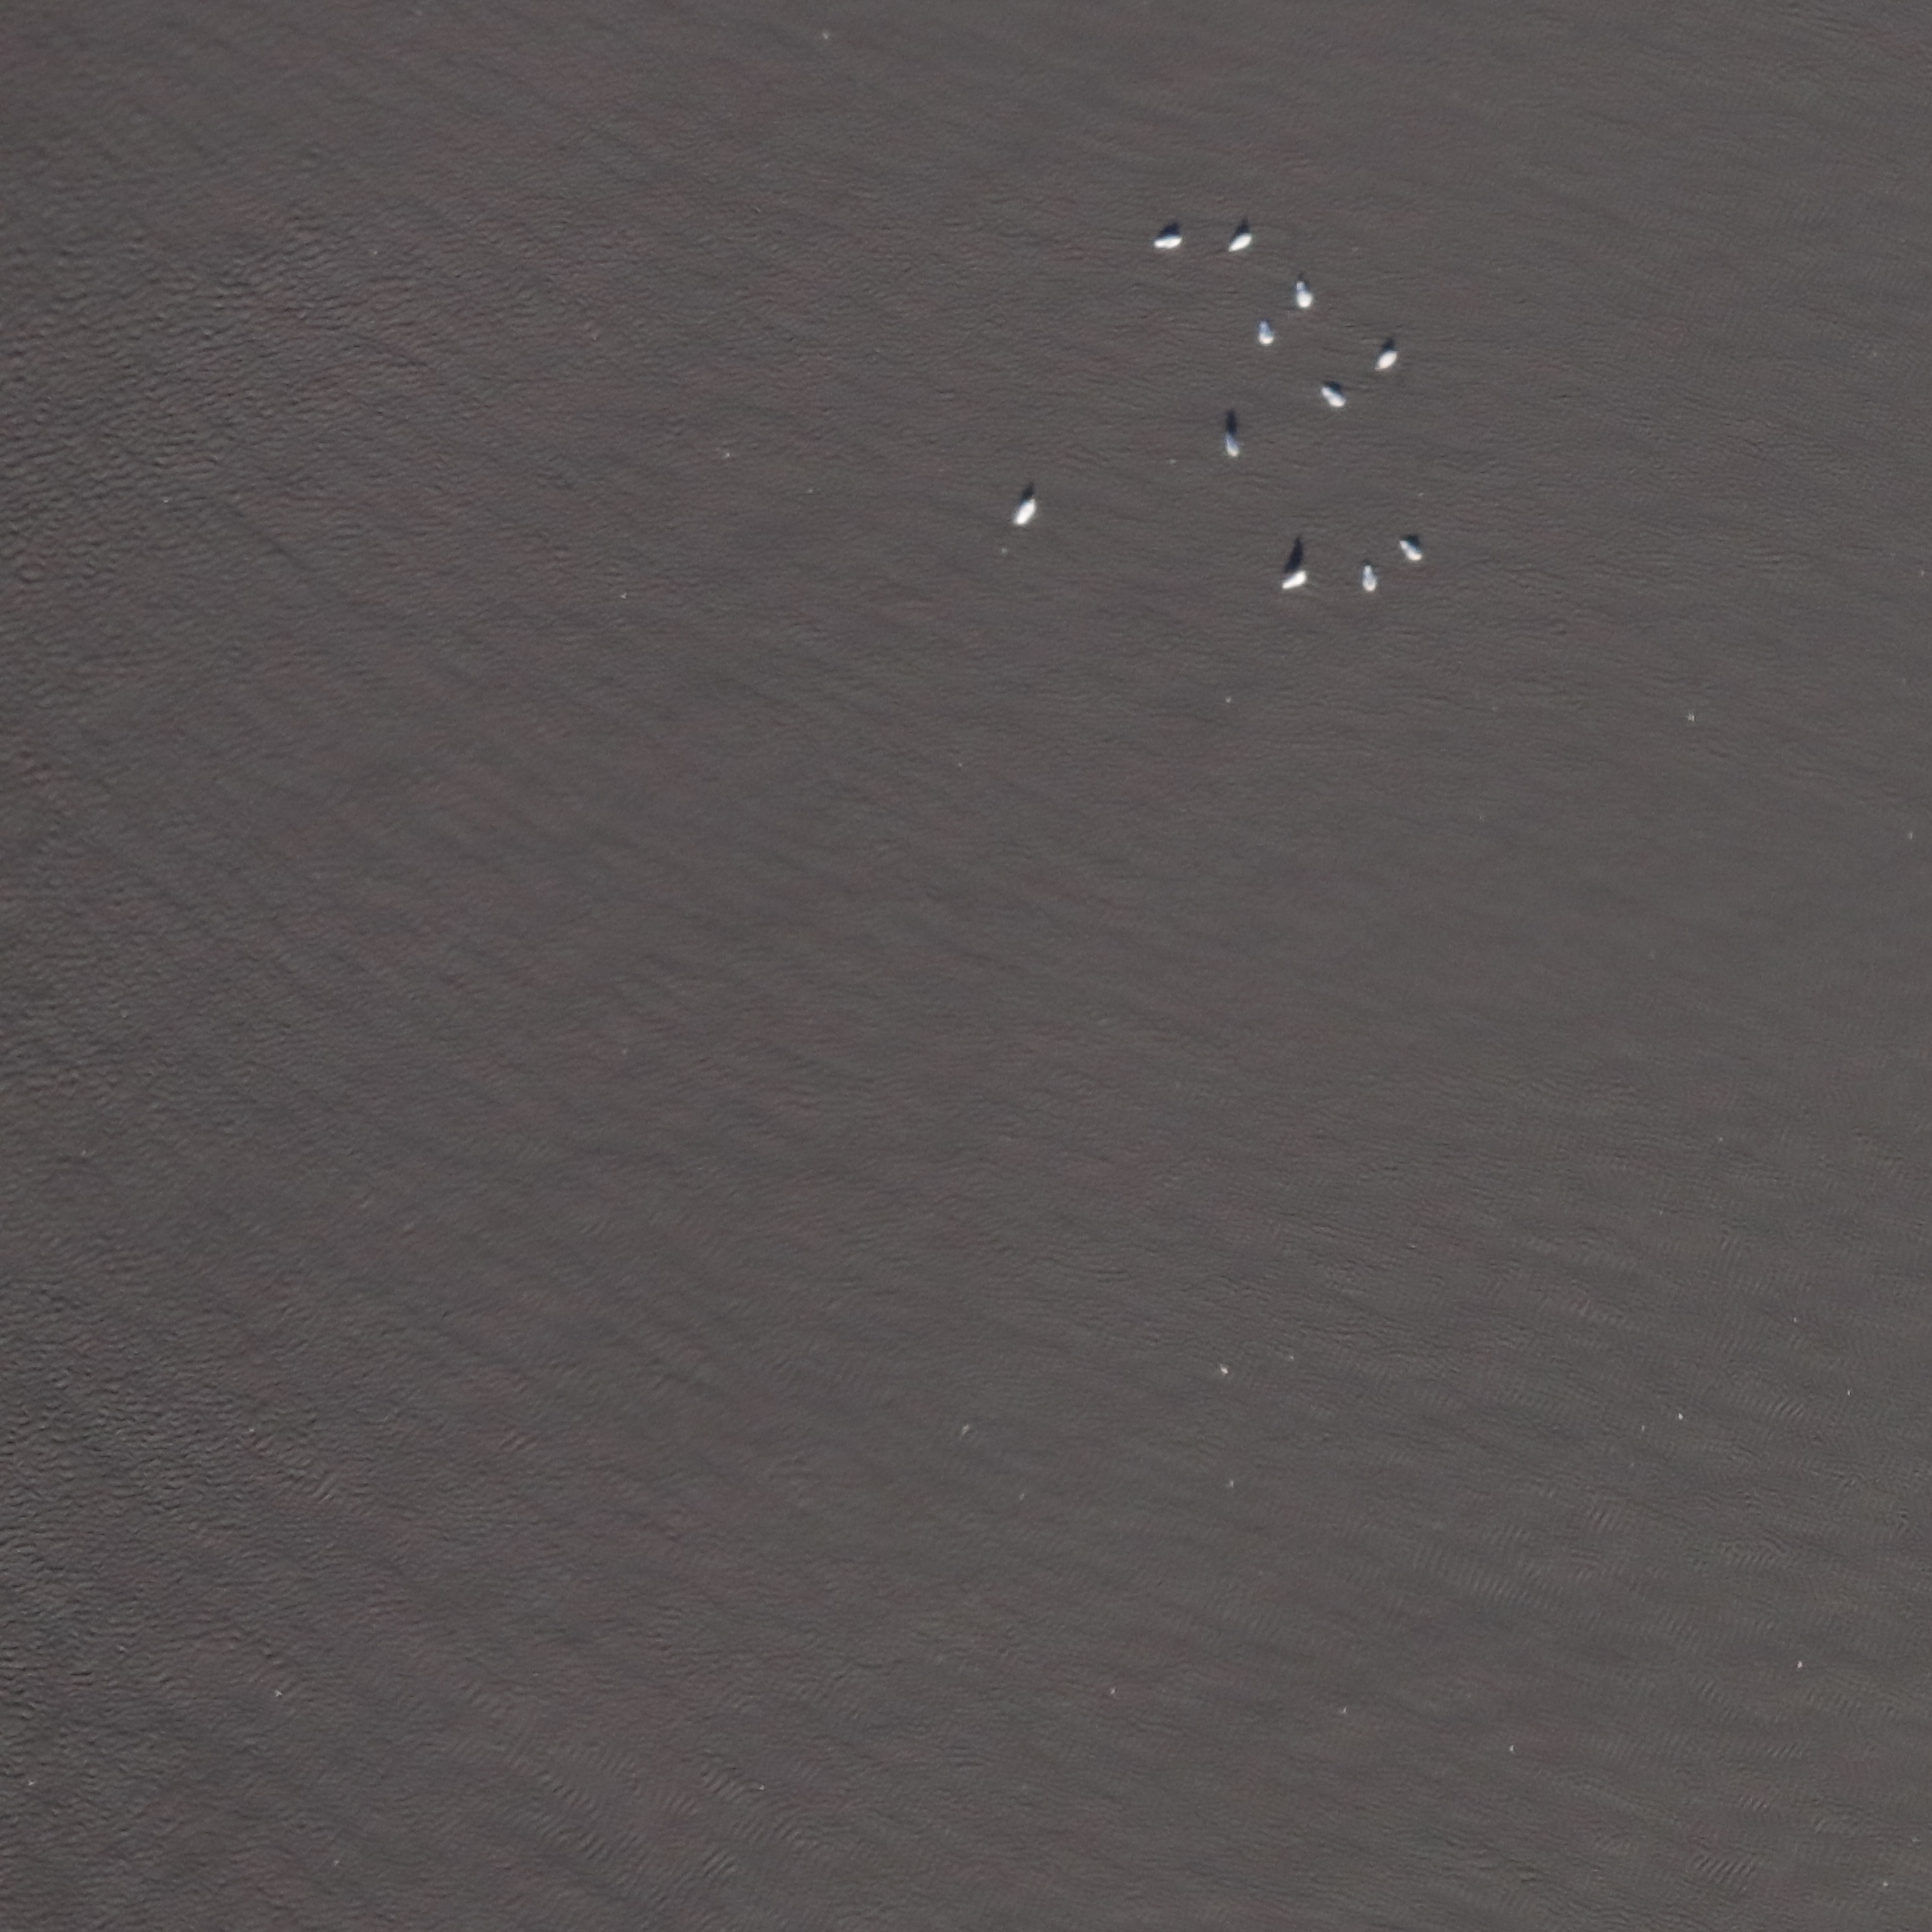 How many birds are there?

11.